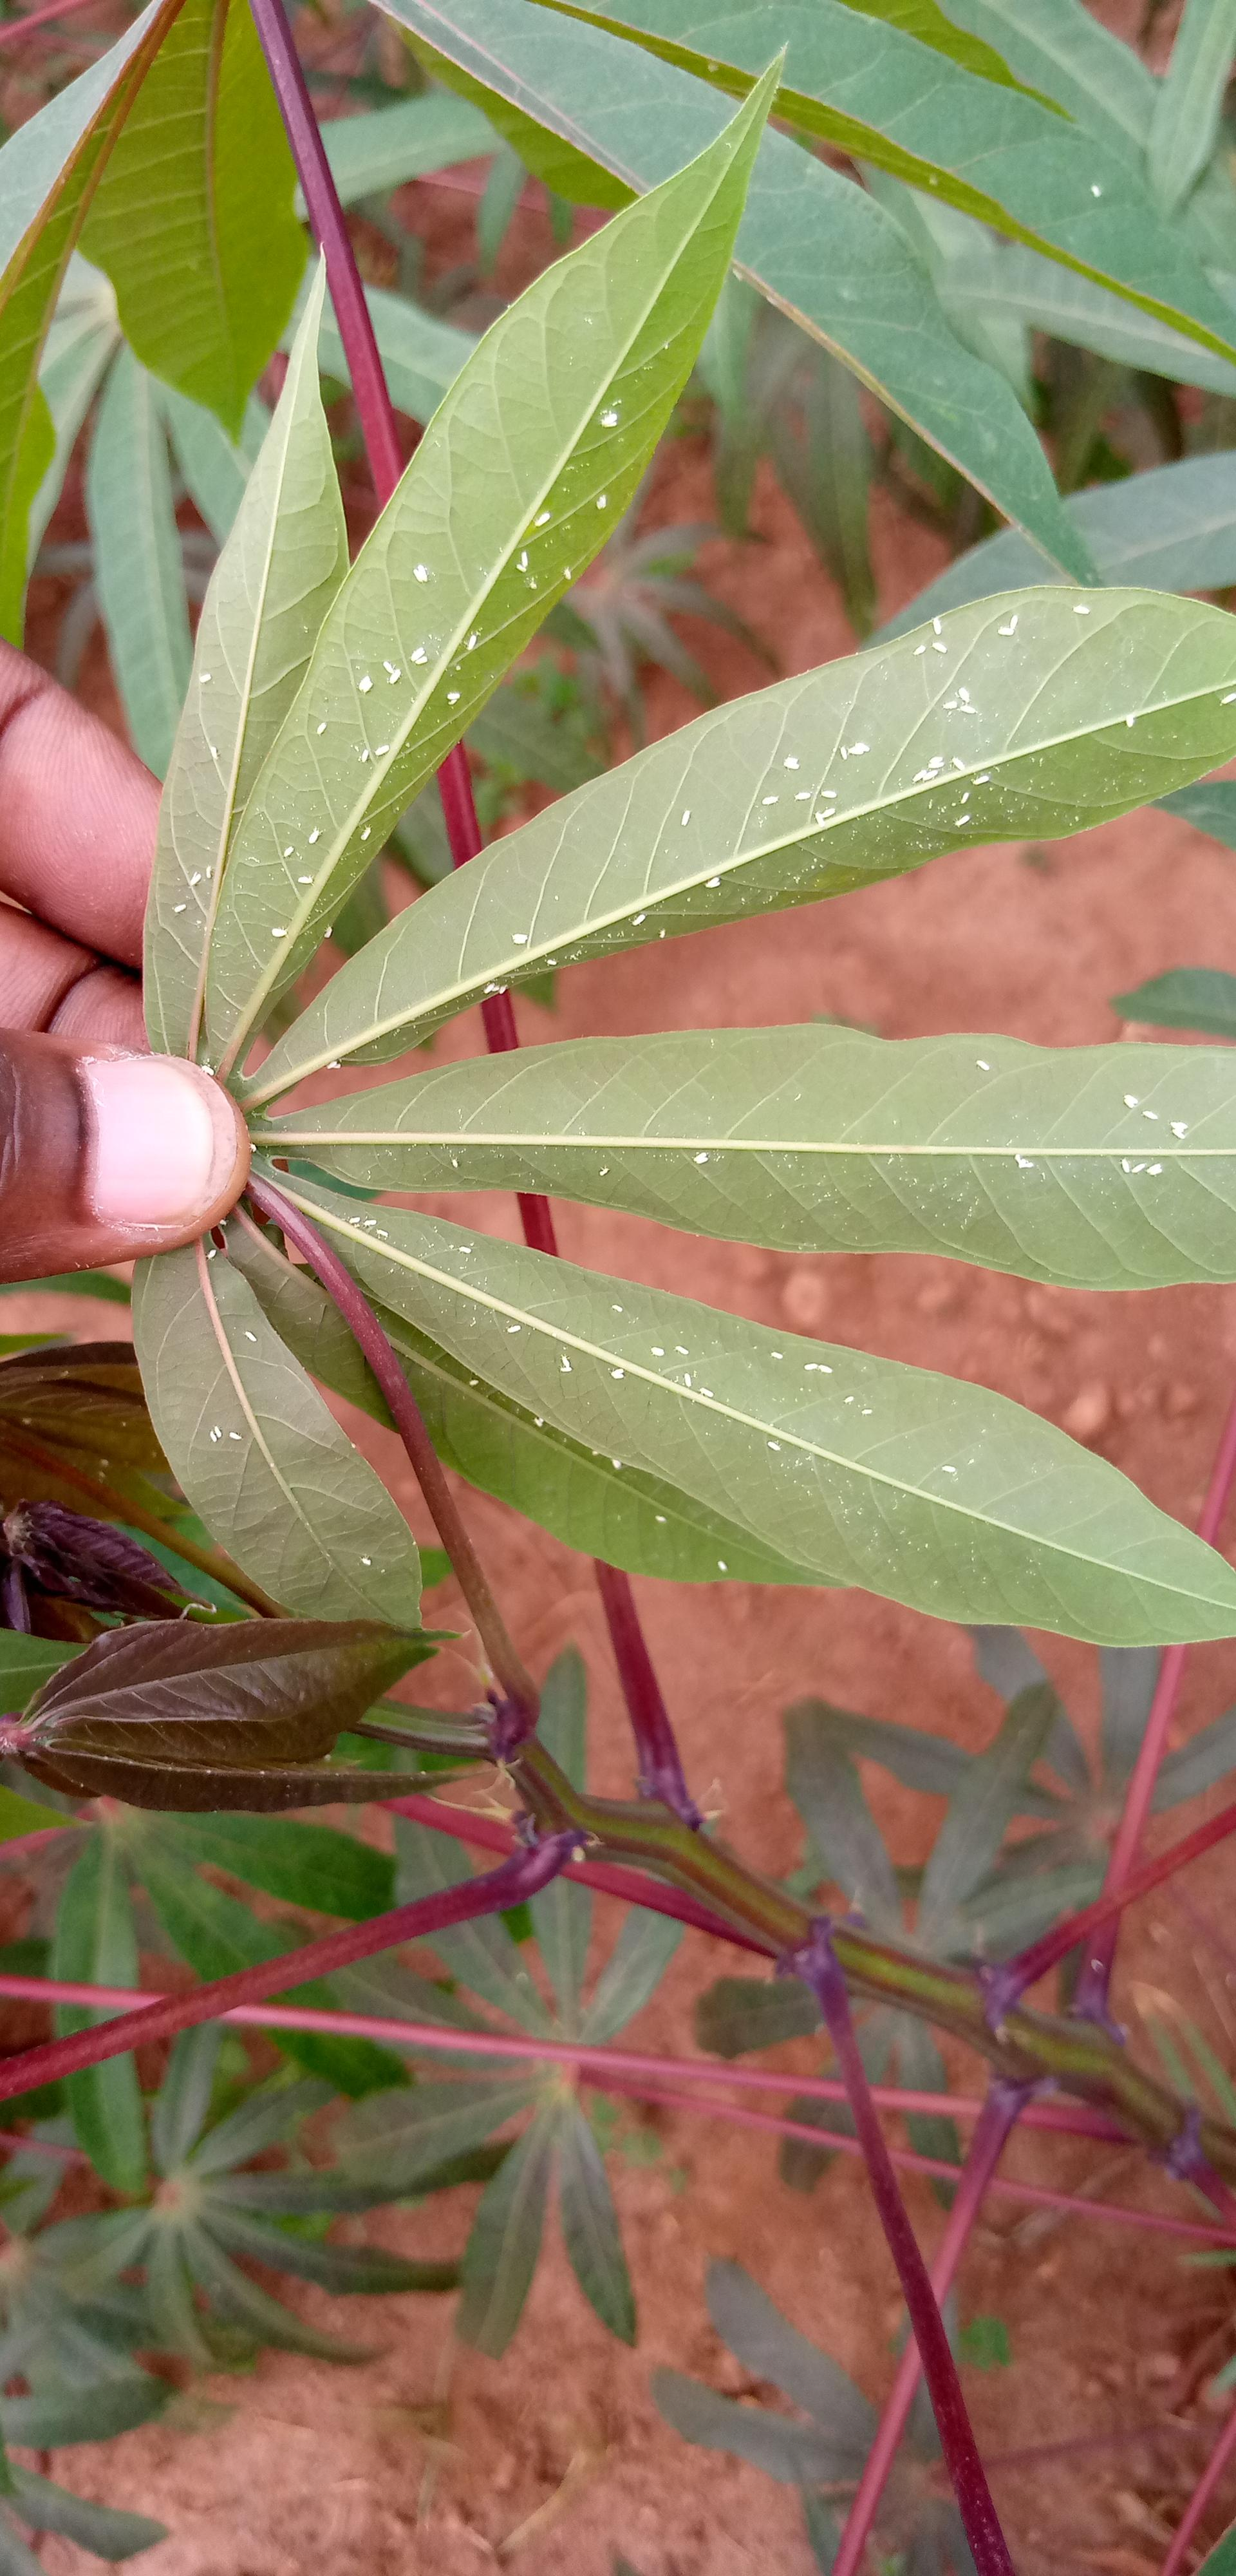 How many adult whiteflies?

93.